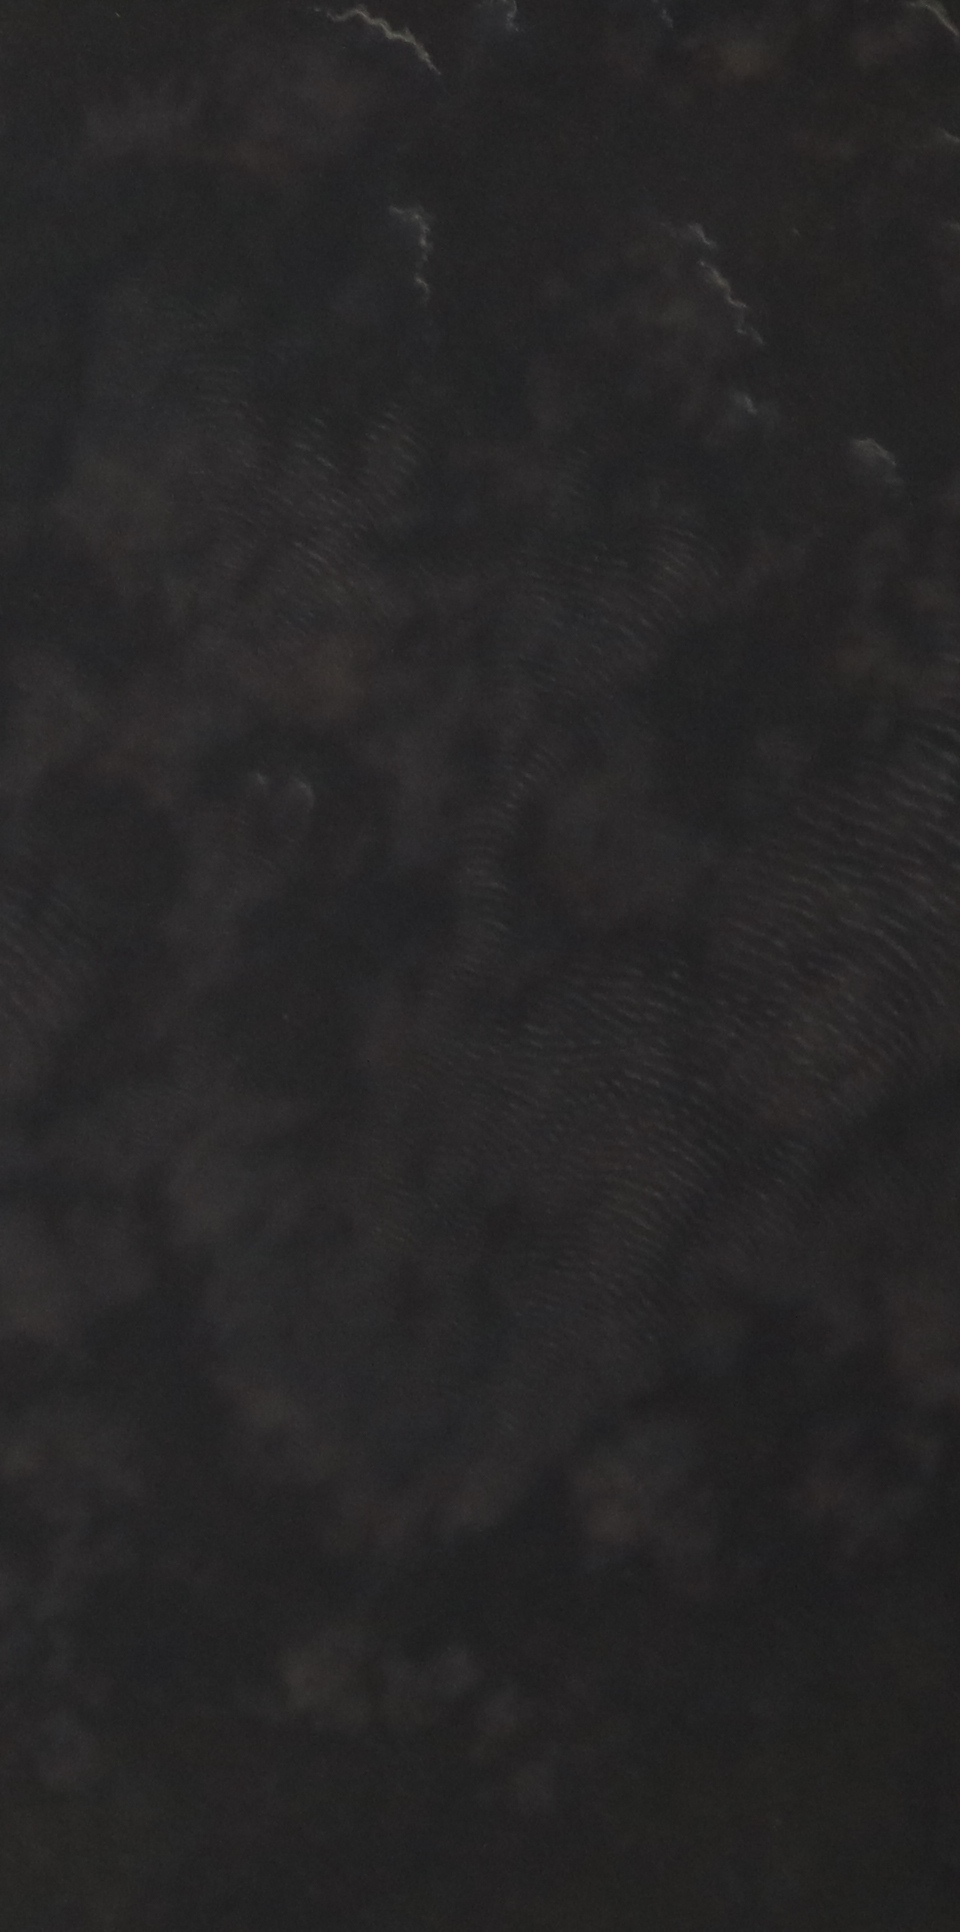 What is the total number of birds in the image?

0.